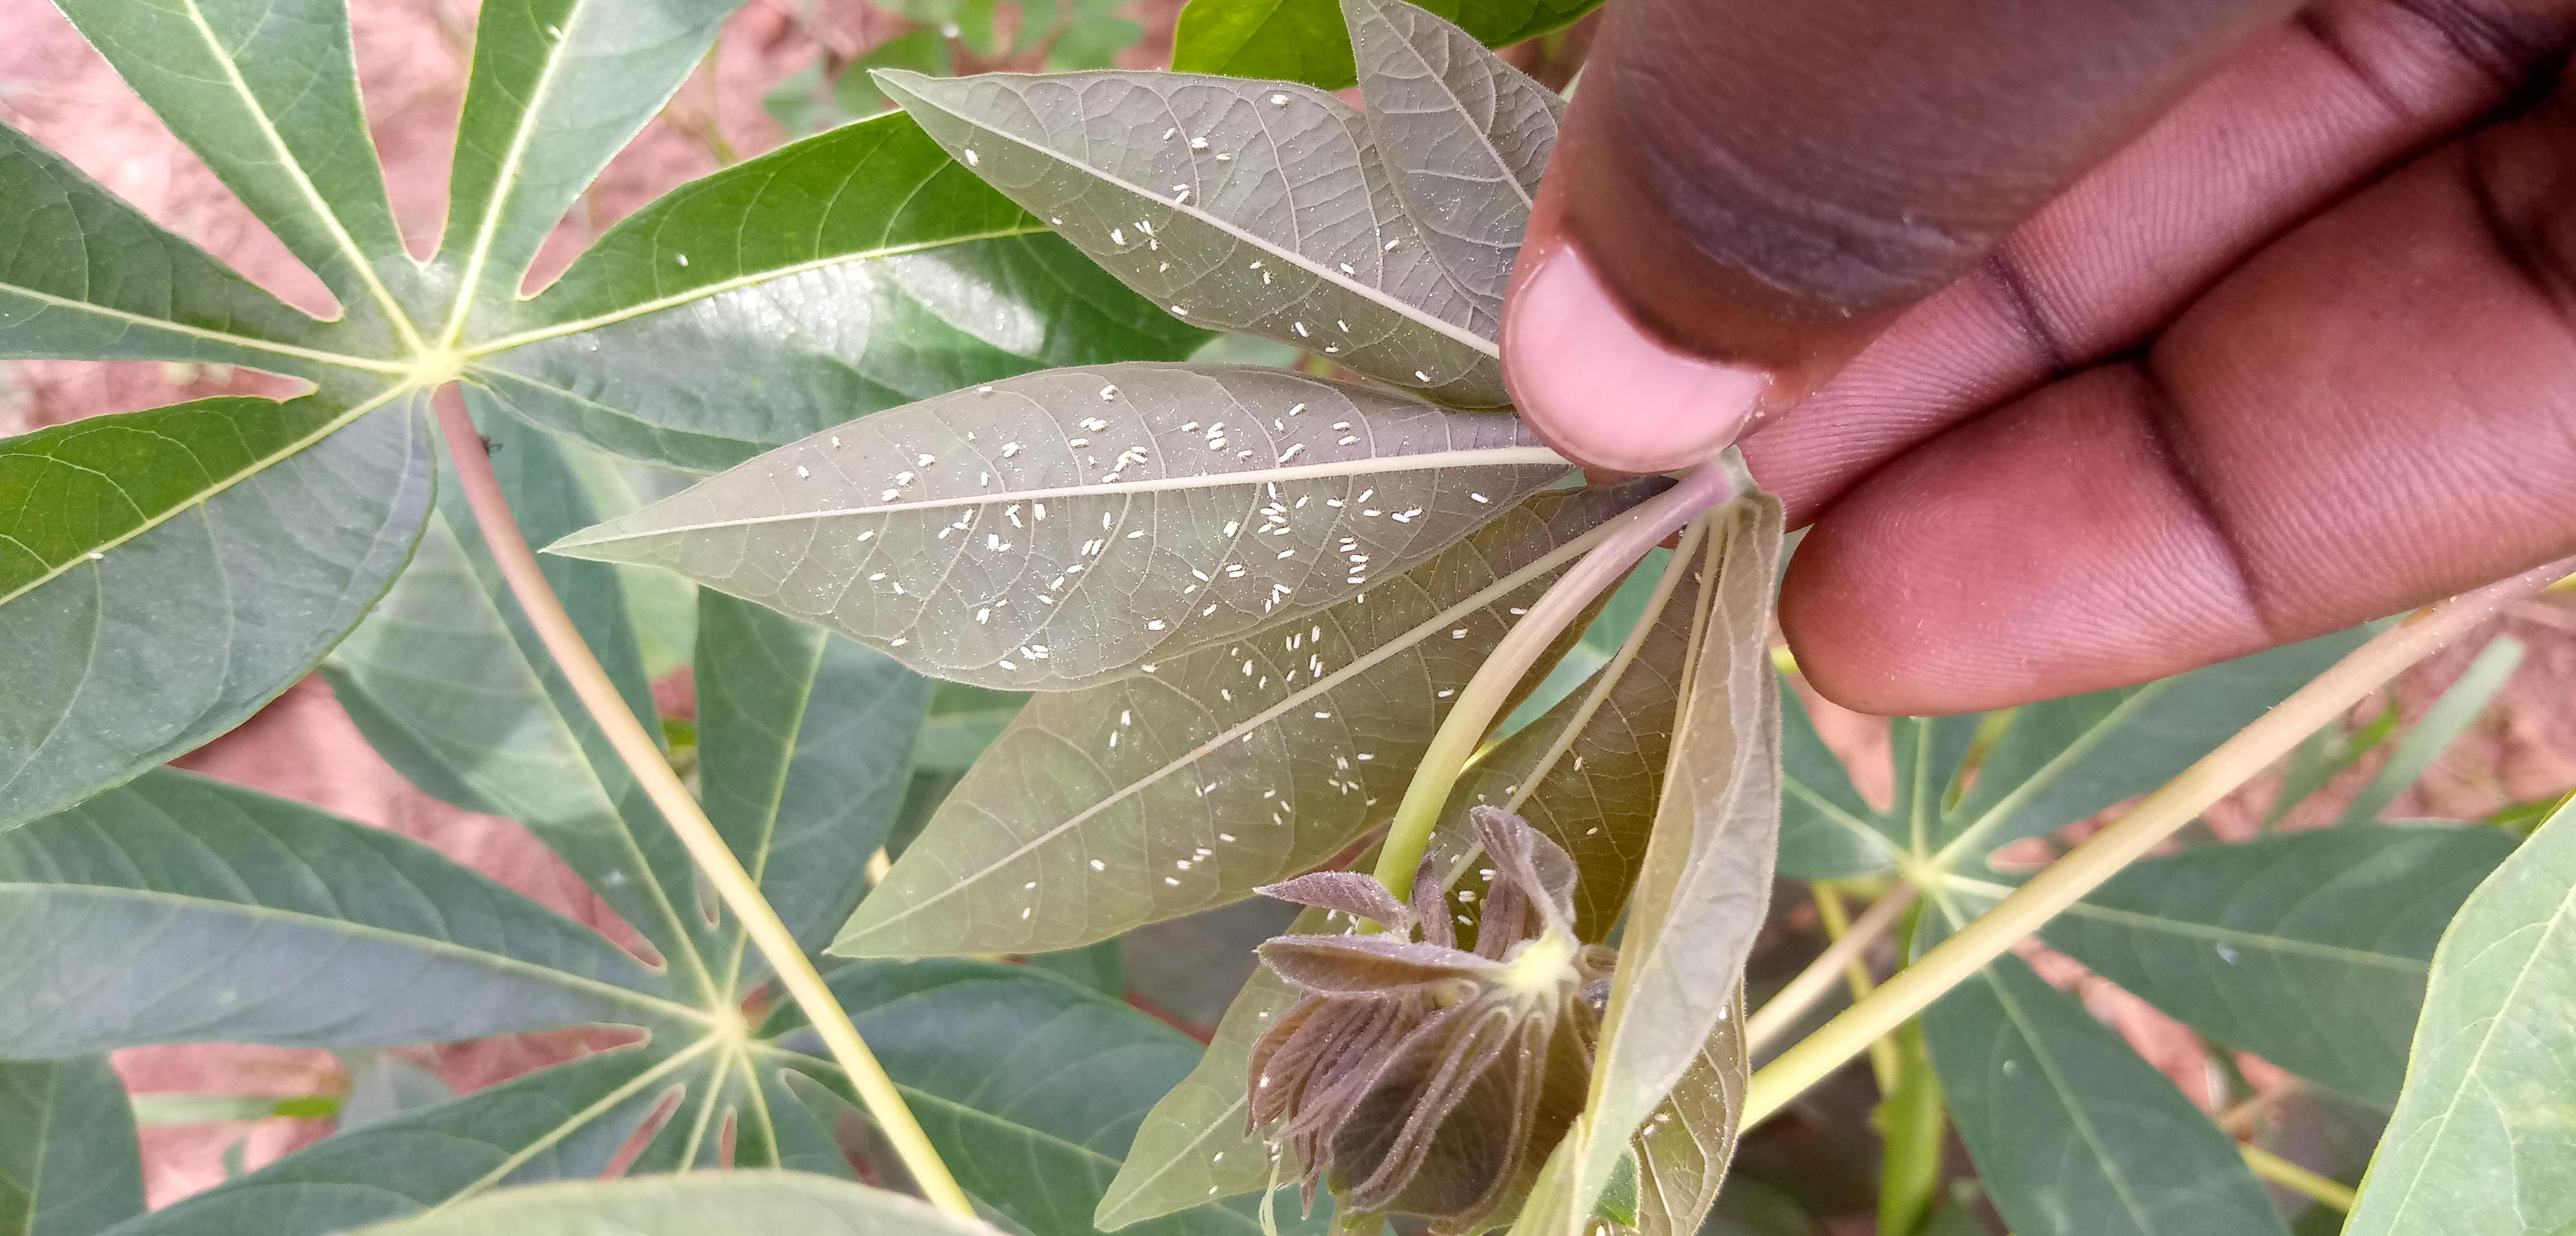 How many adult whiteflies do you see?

186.